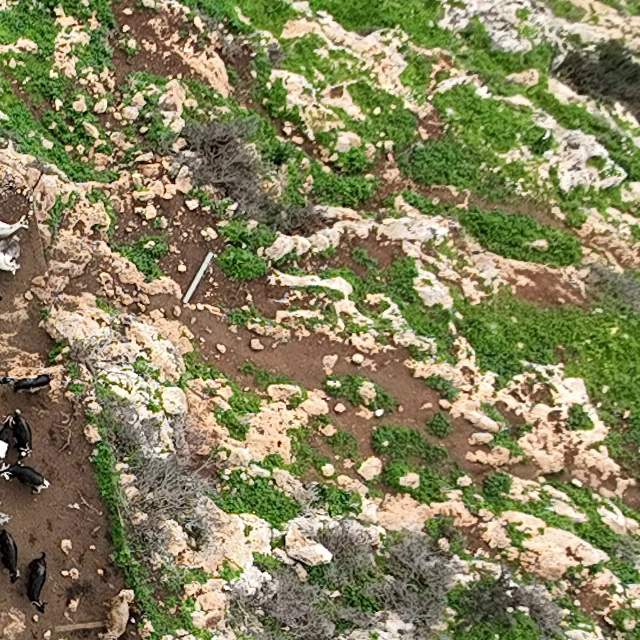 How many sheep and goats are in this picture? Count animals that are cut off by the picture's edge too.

11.